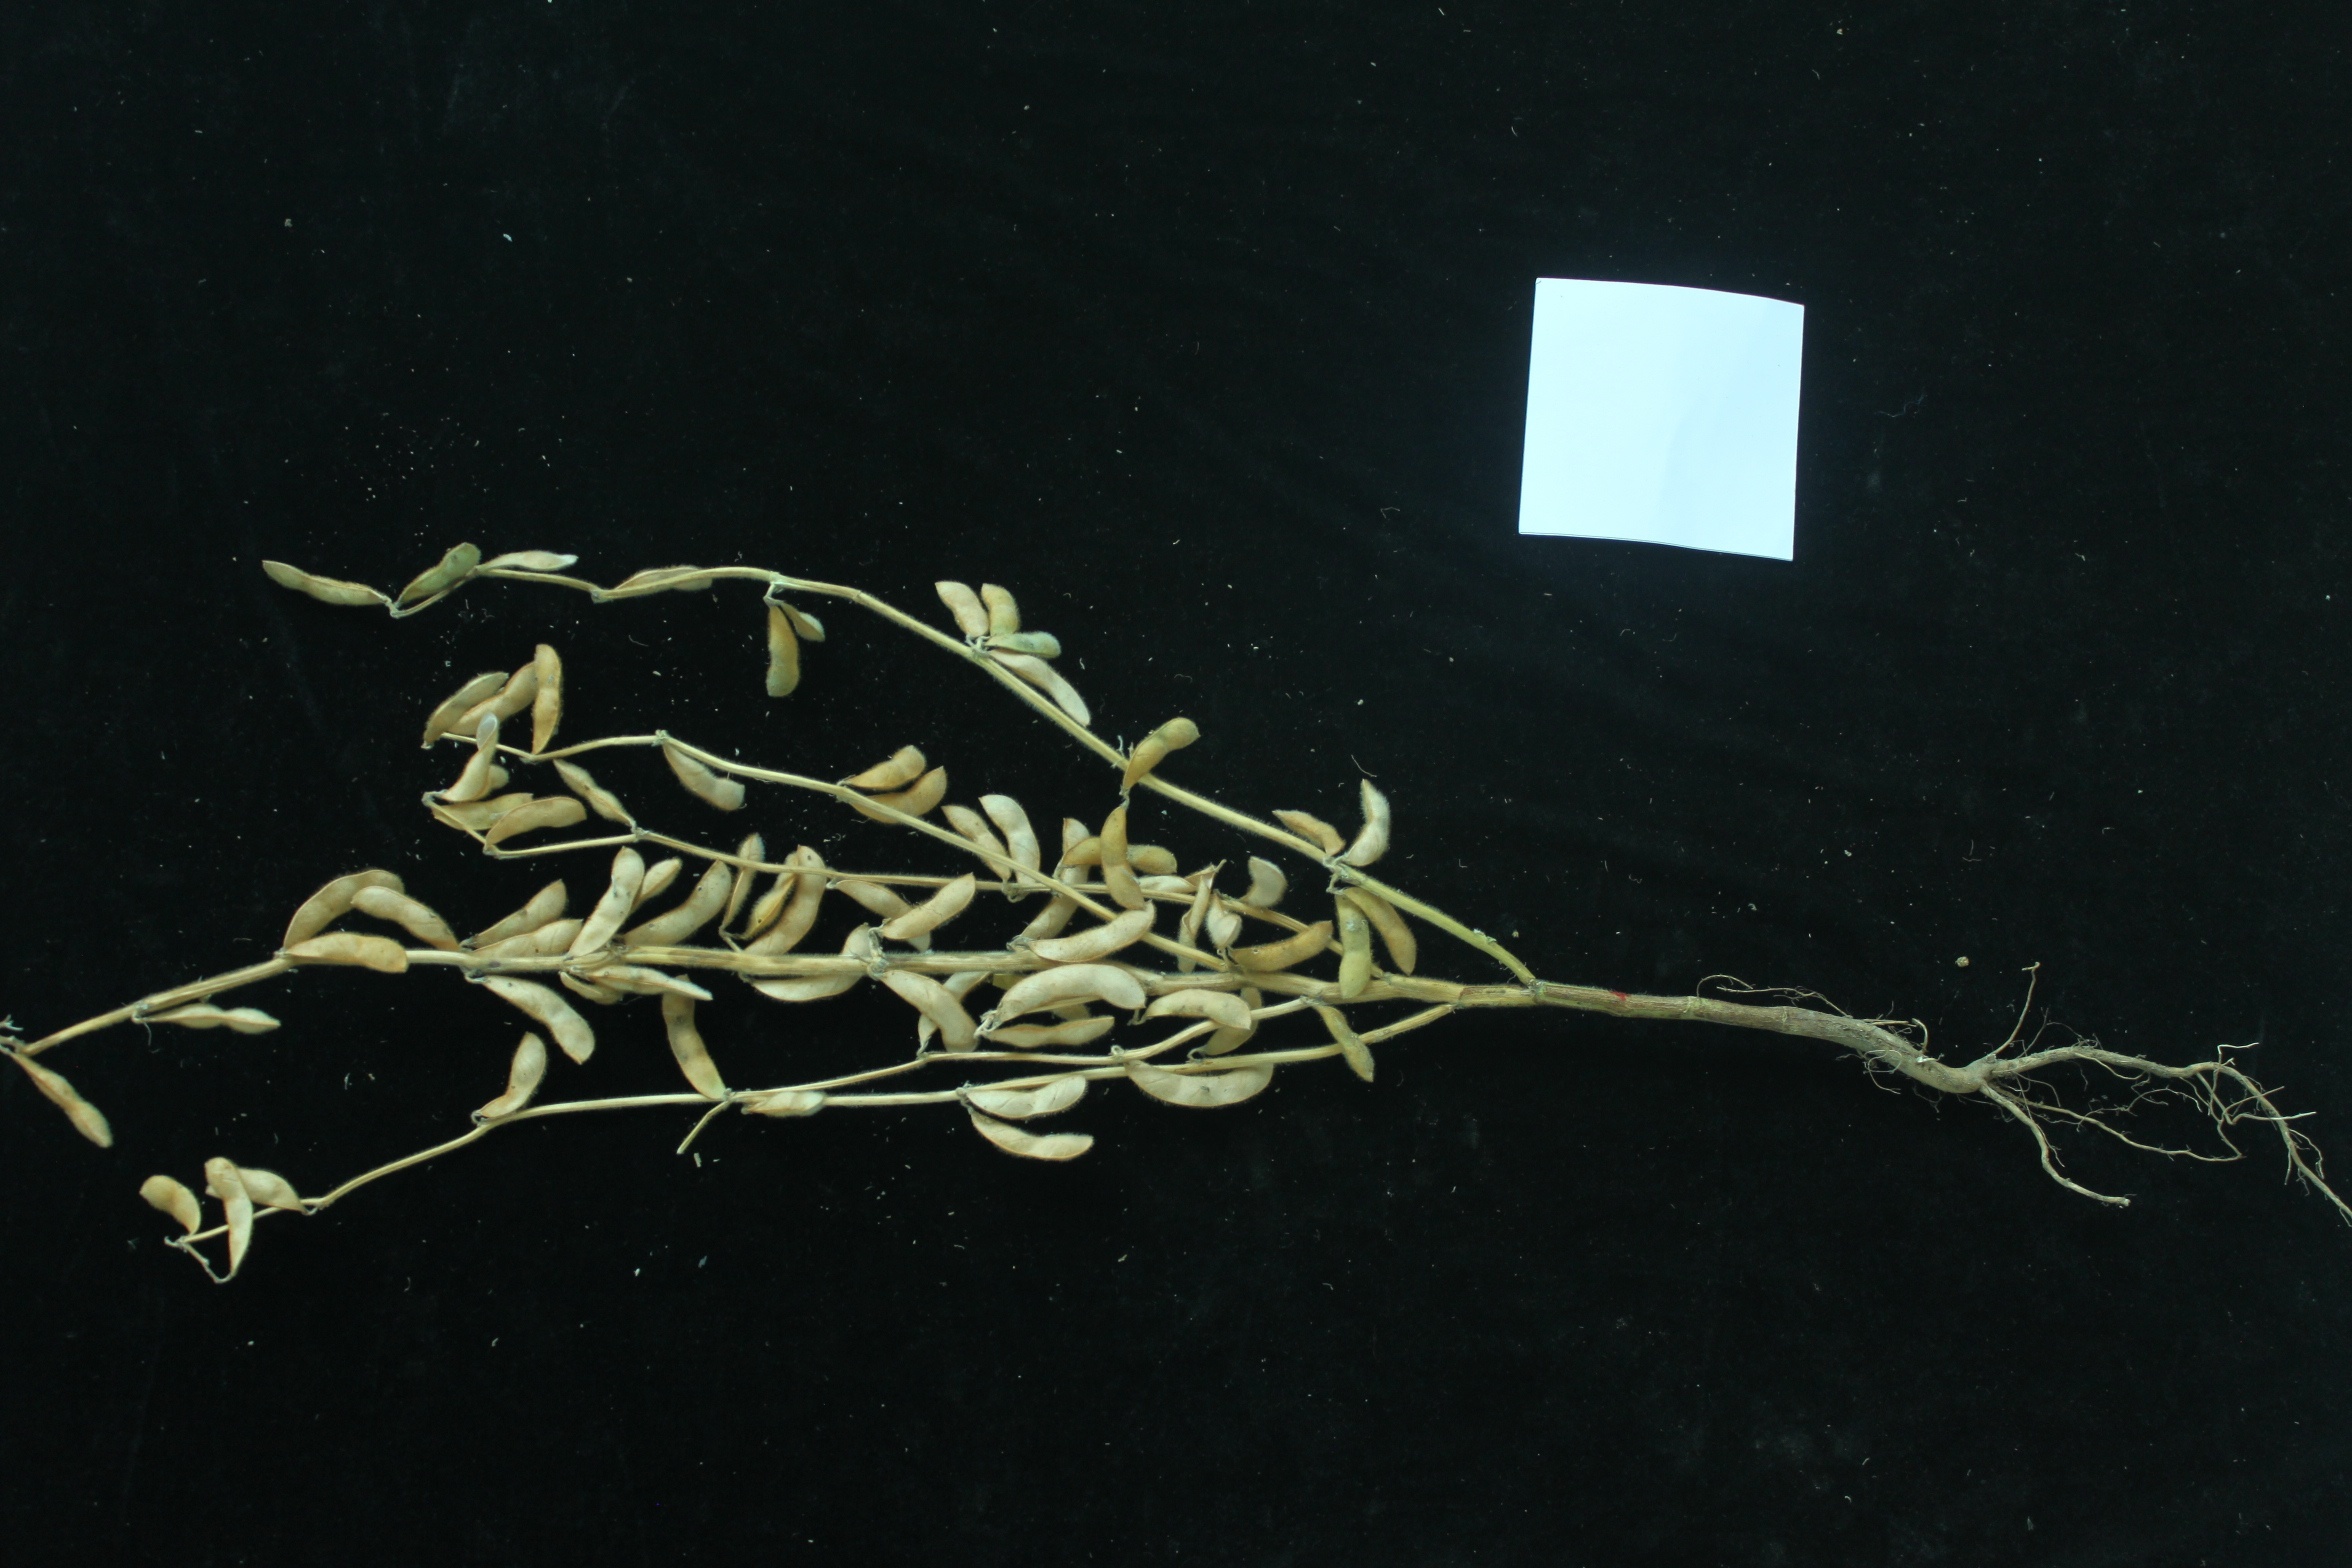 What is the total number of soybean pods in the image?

73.